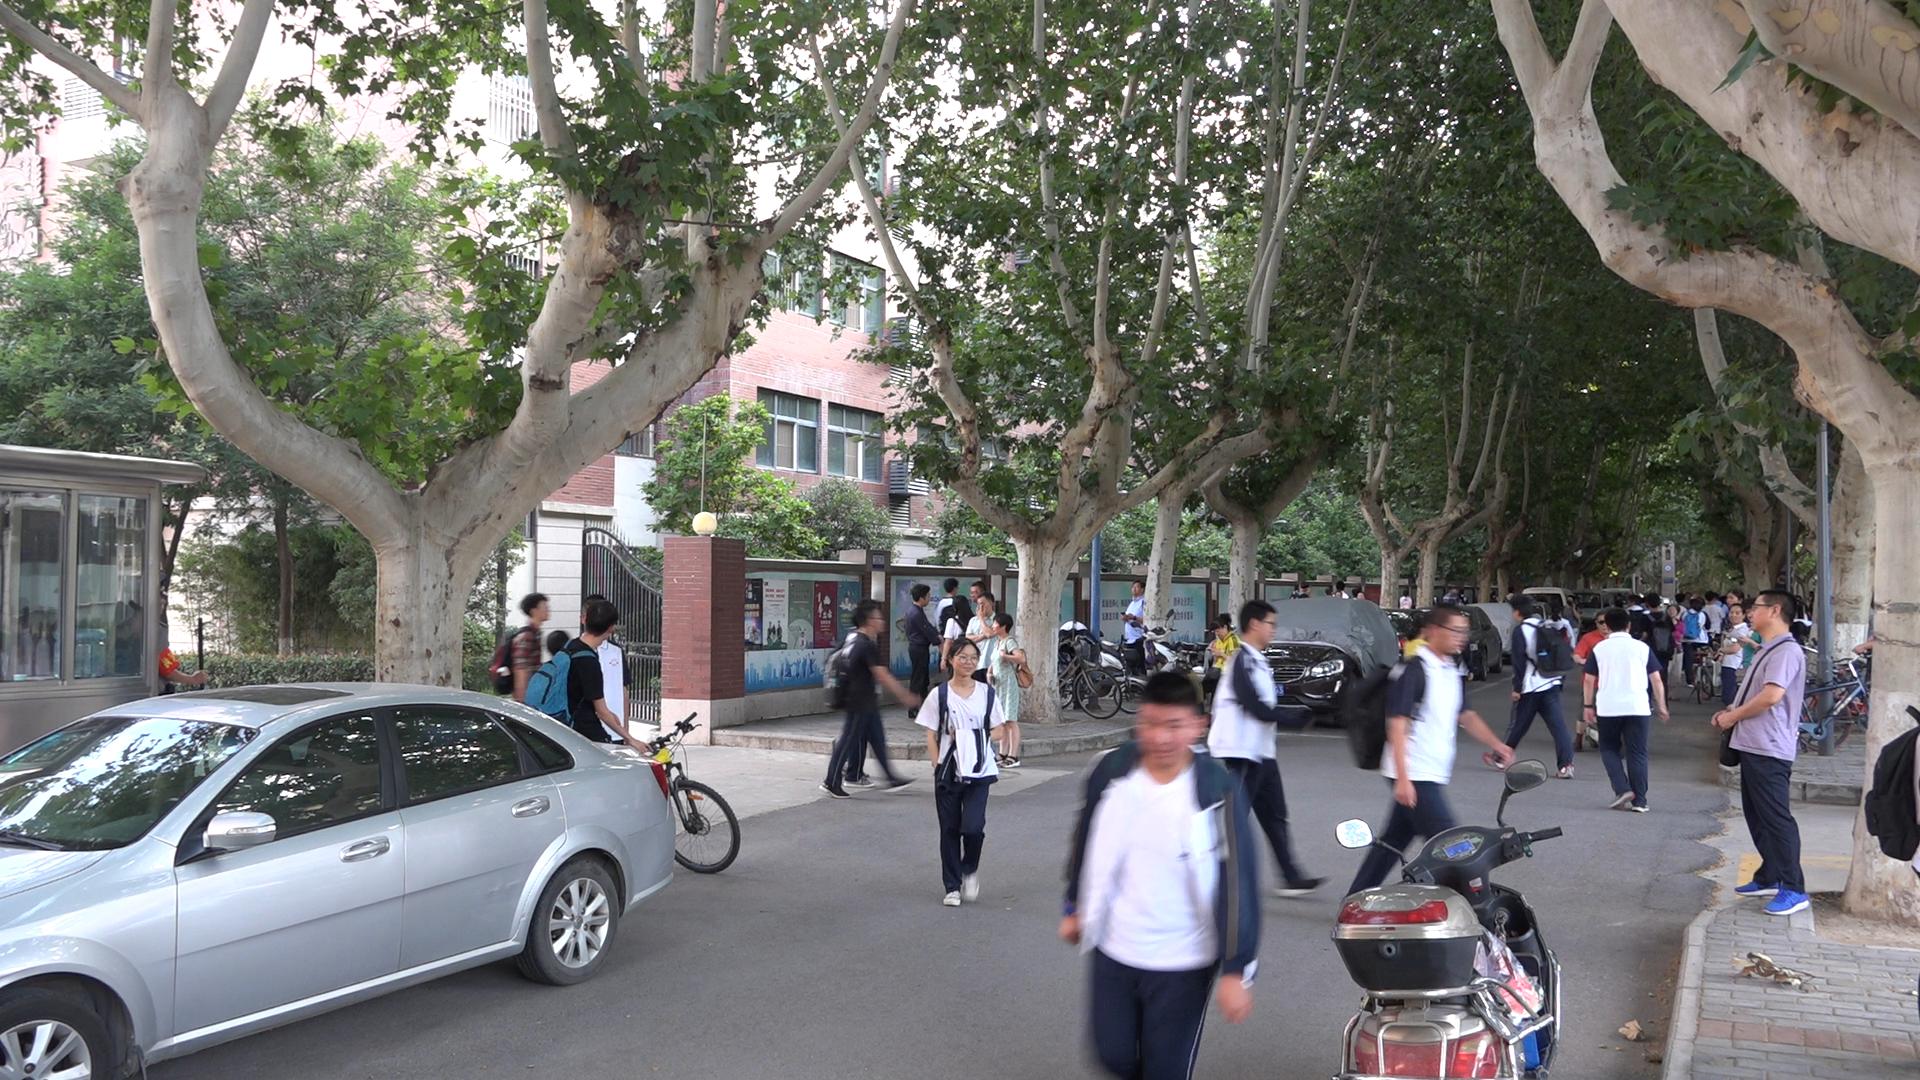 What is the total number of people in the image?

49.